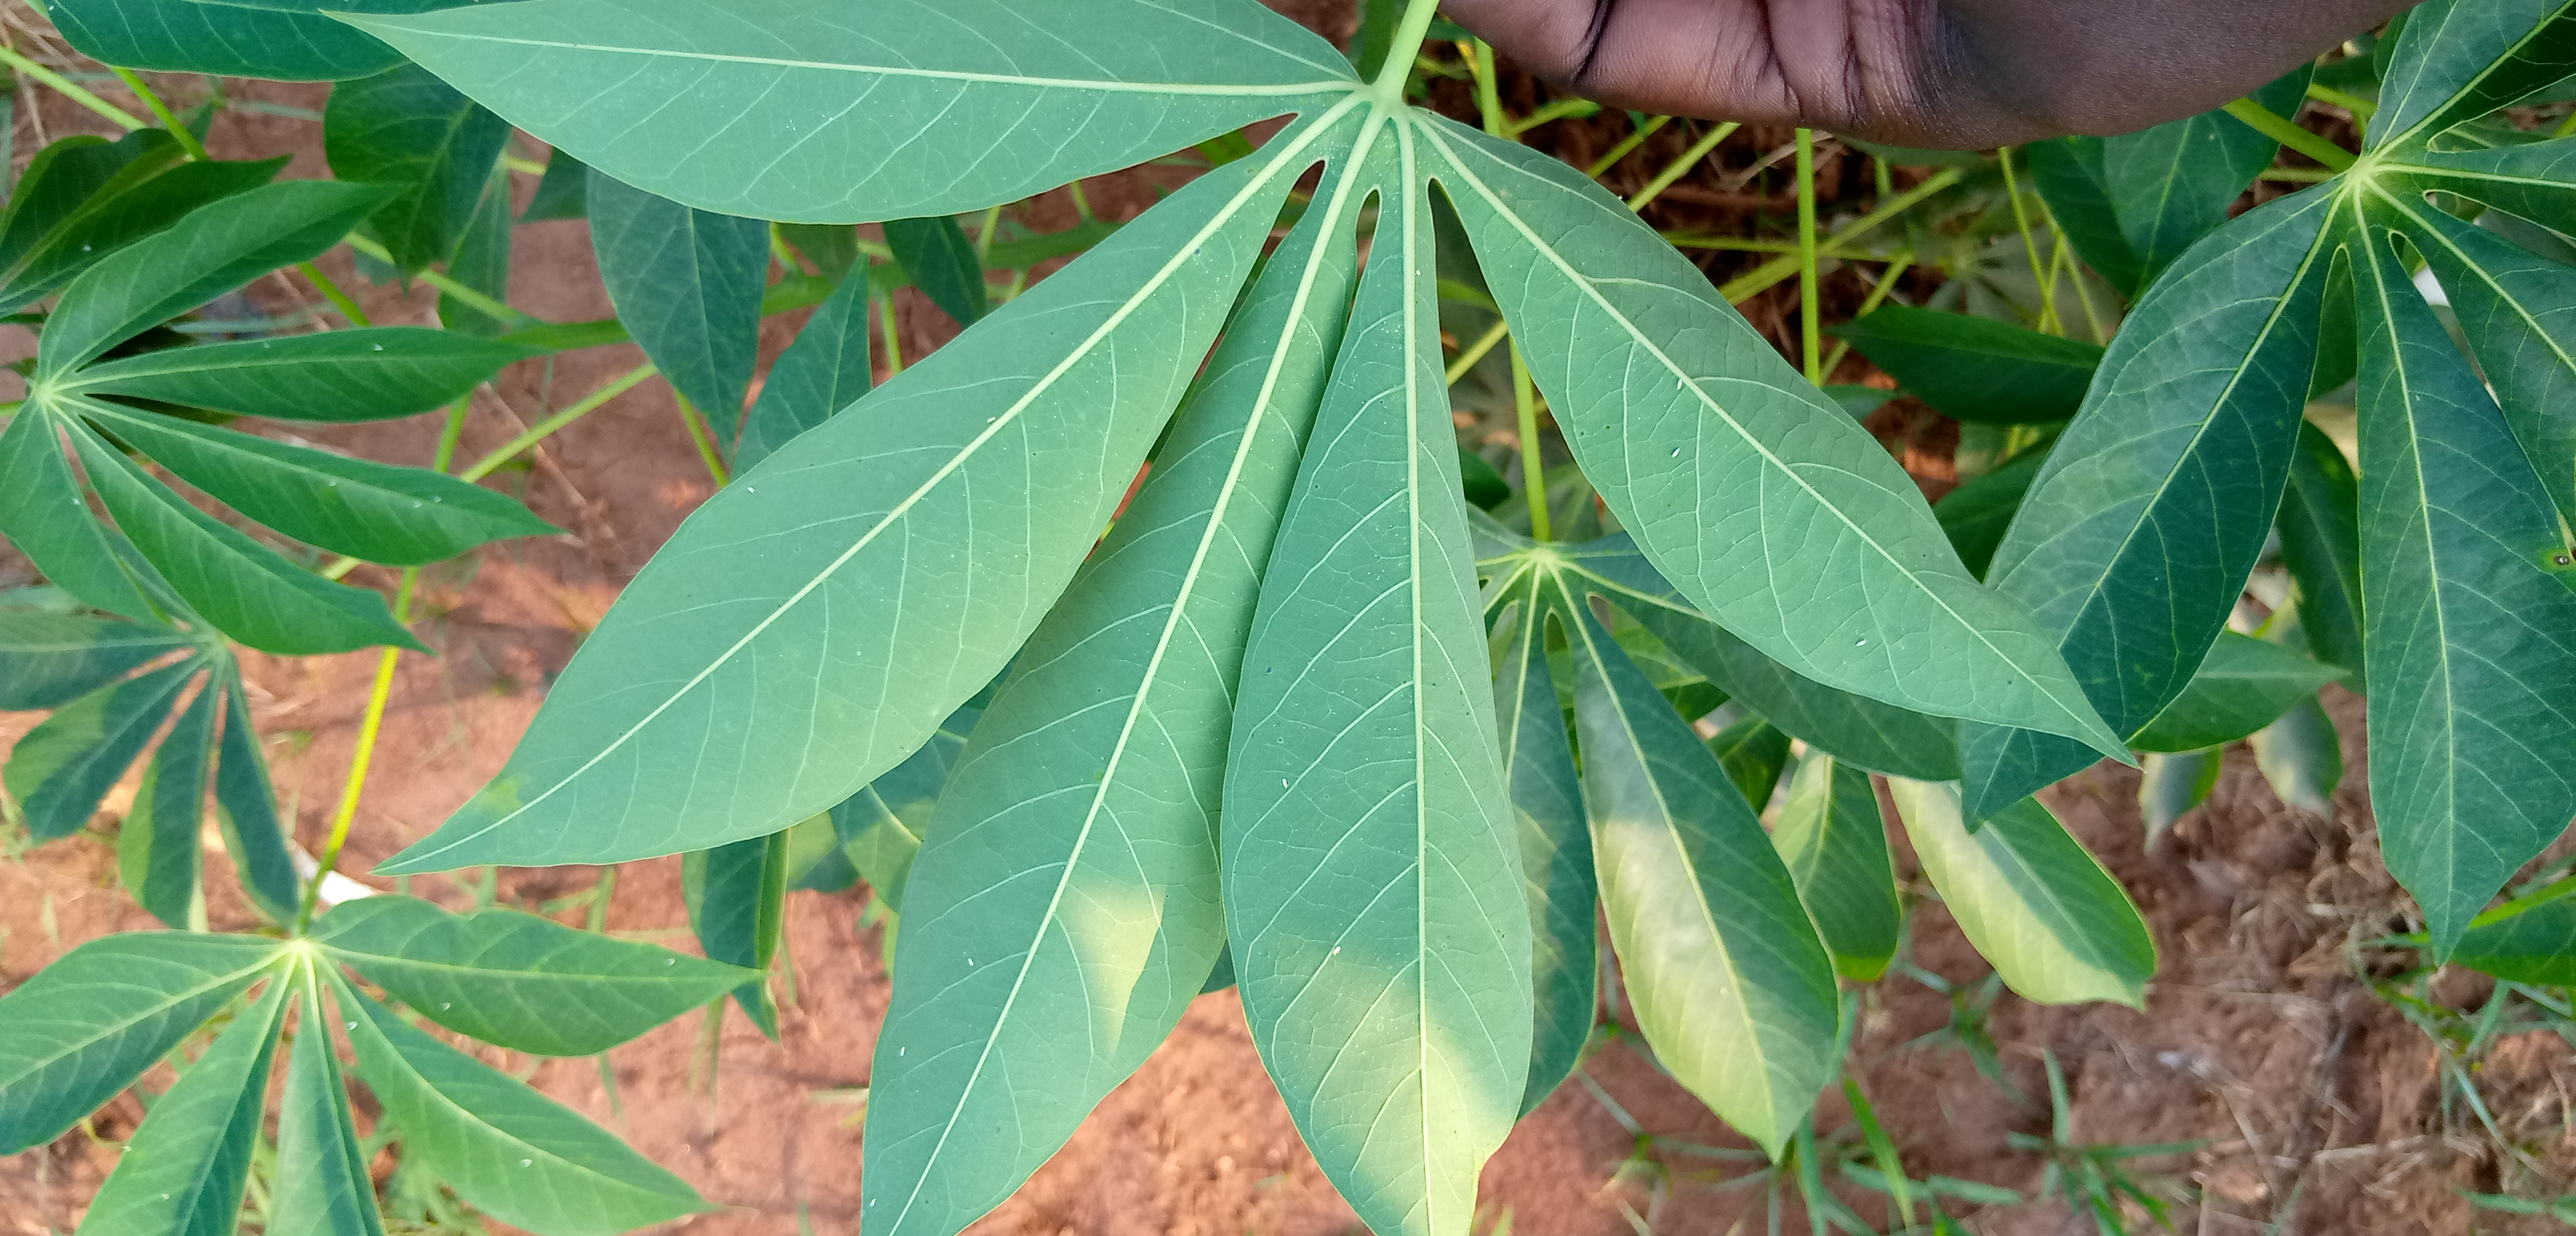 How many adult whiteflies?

15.